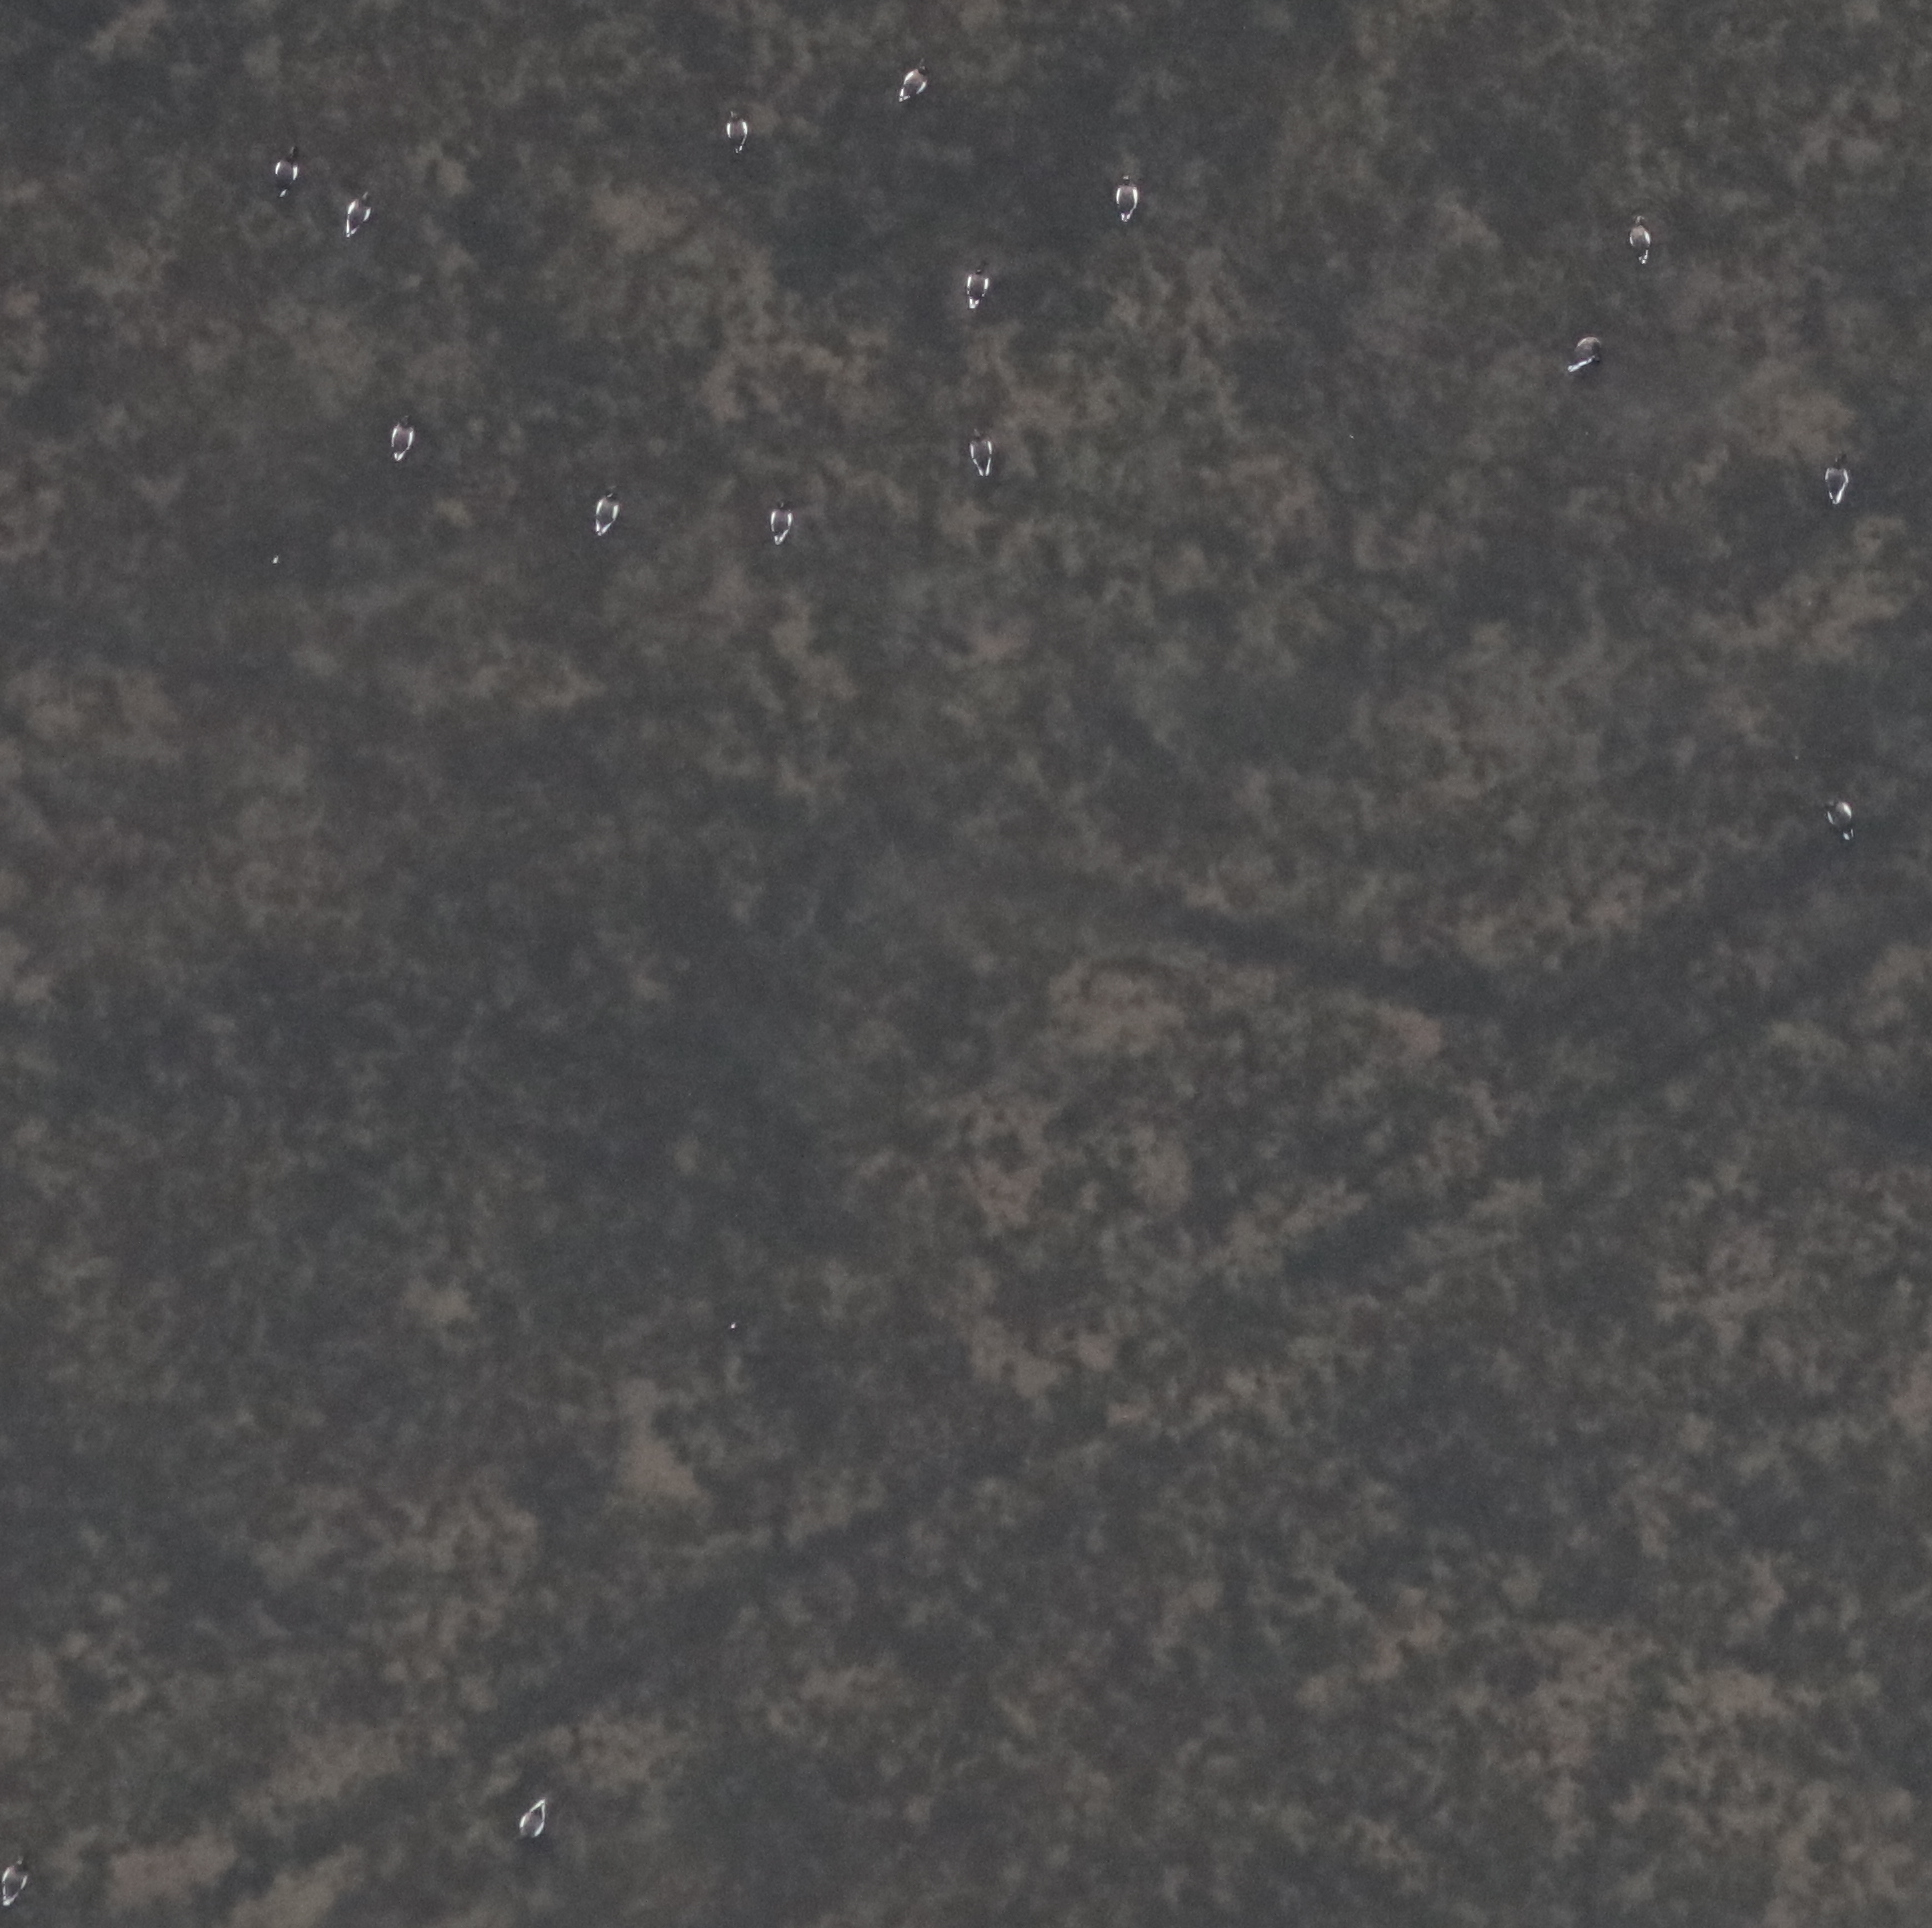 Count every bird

16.